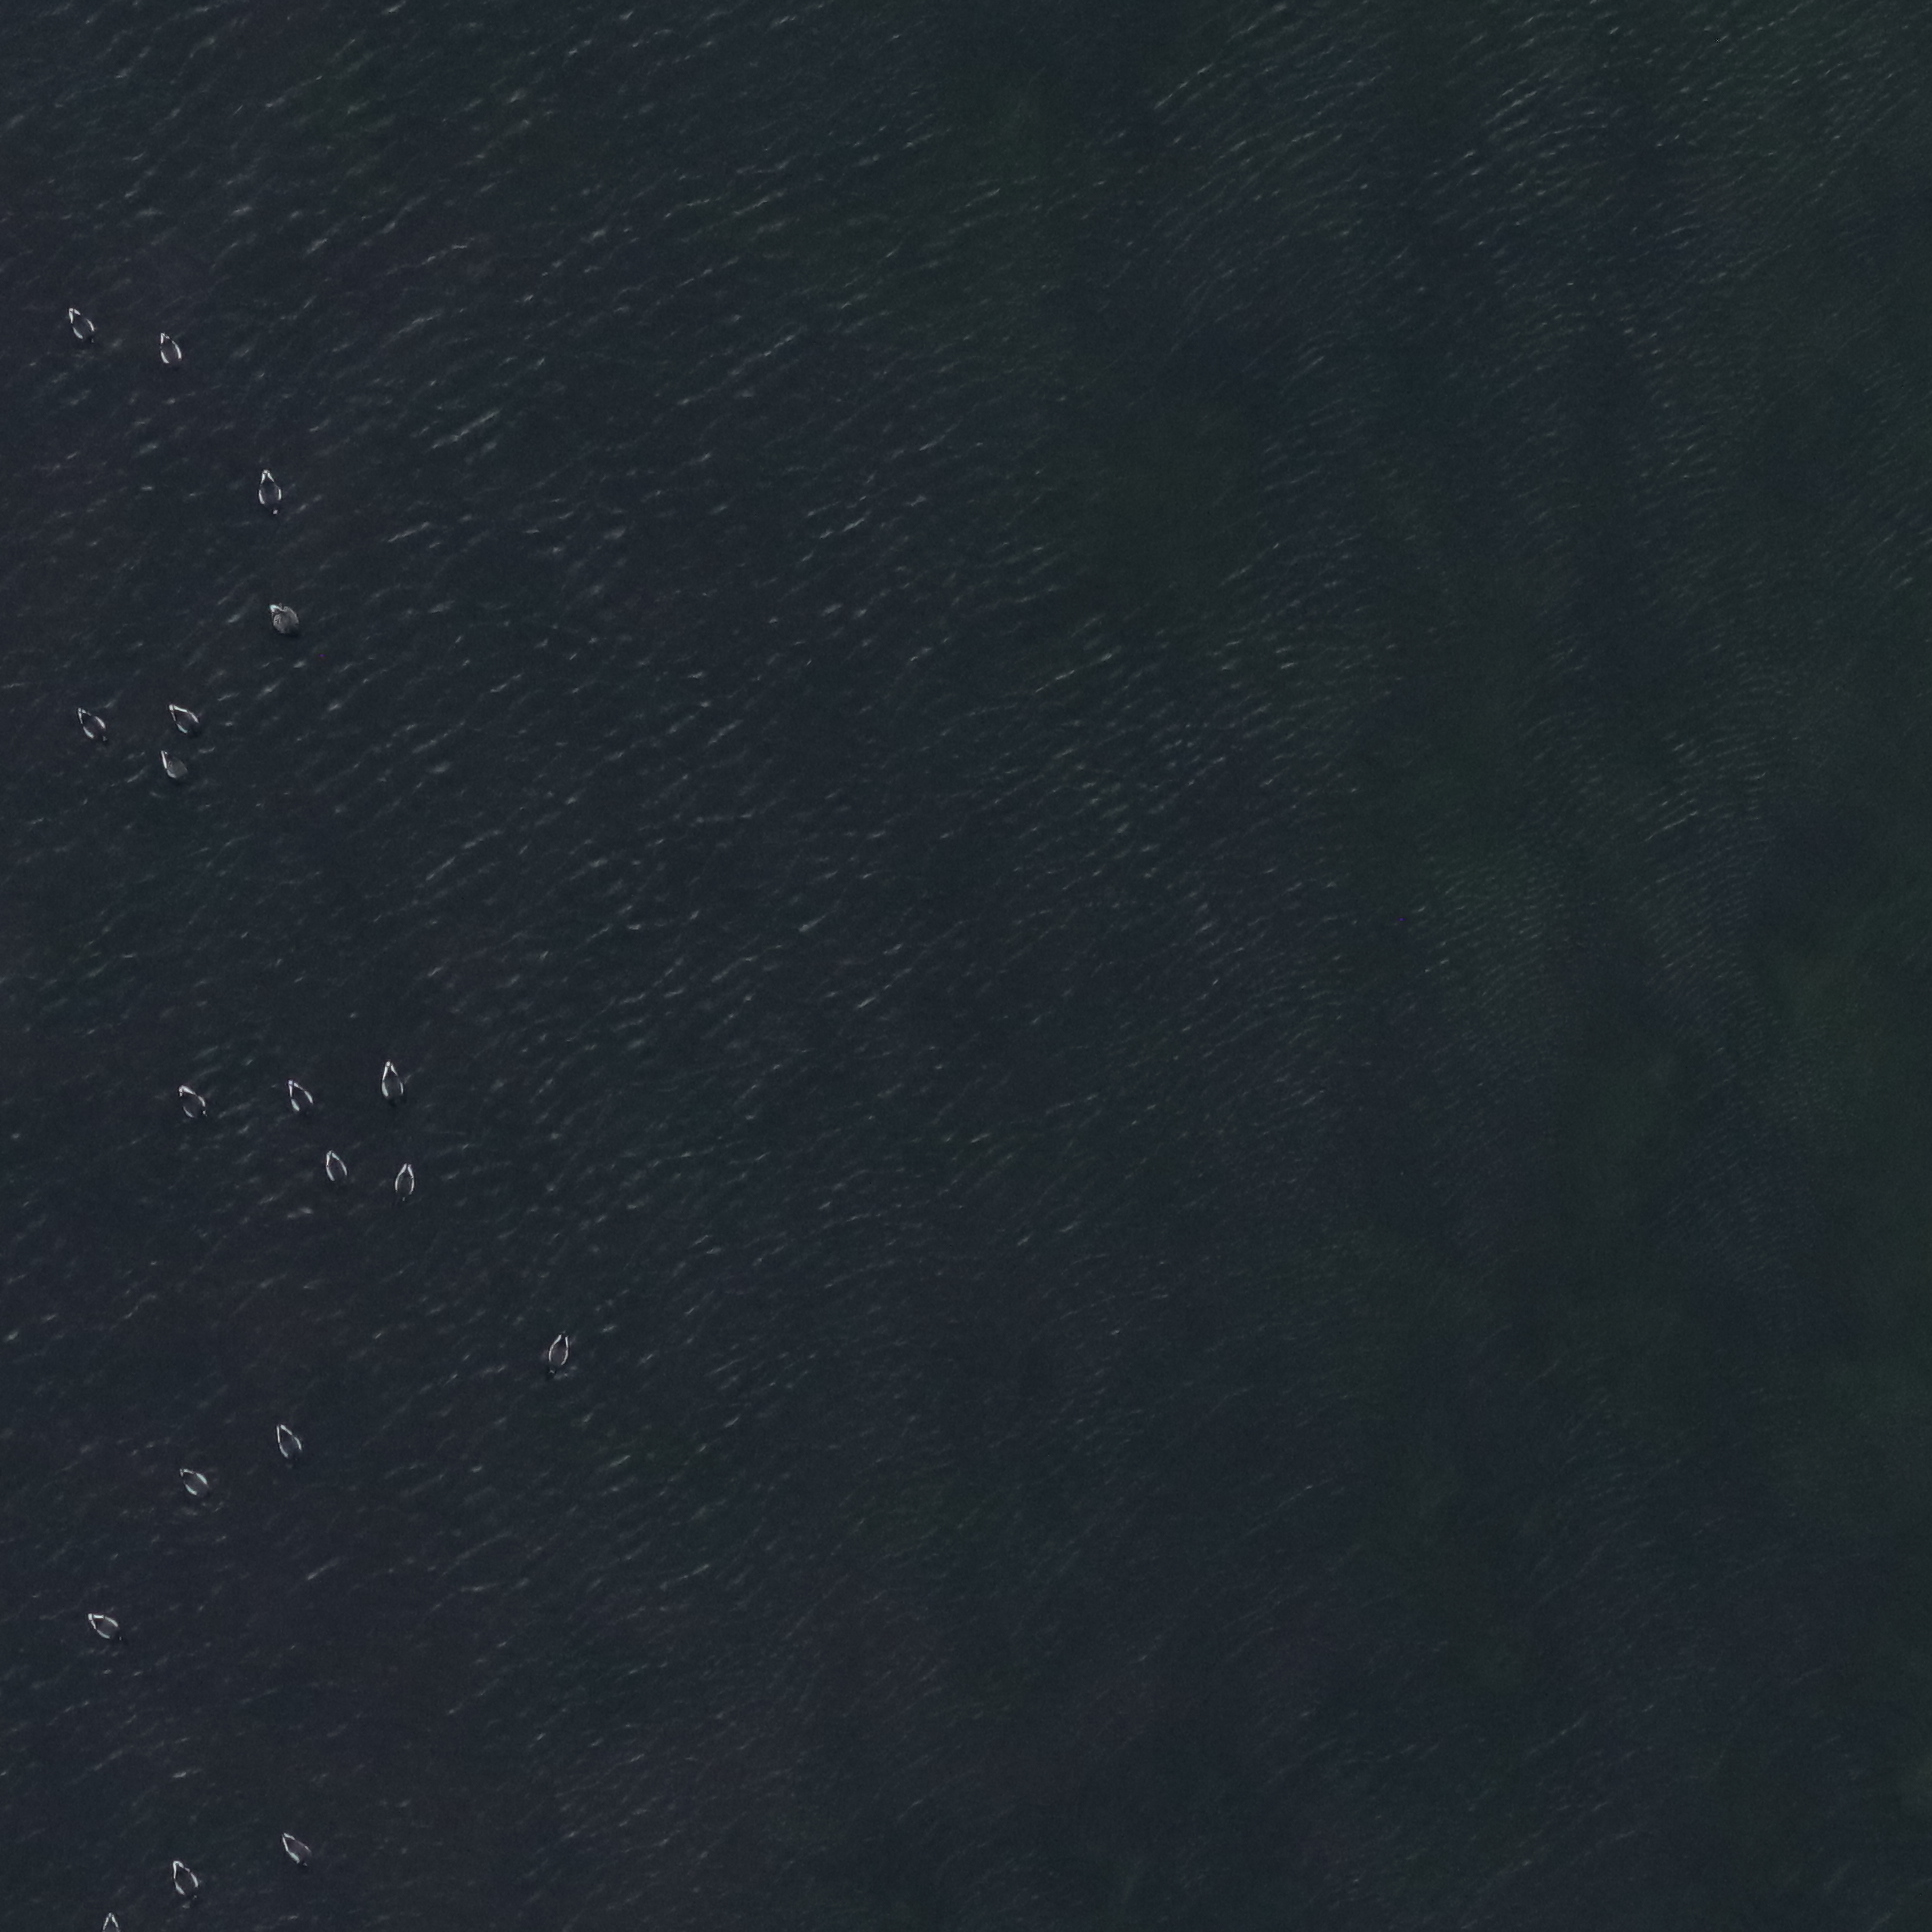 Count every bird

18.